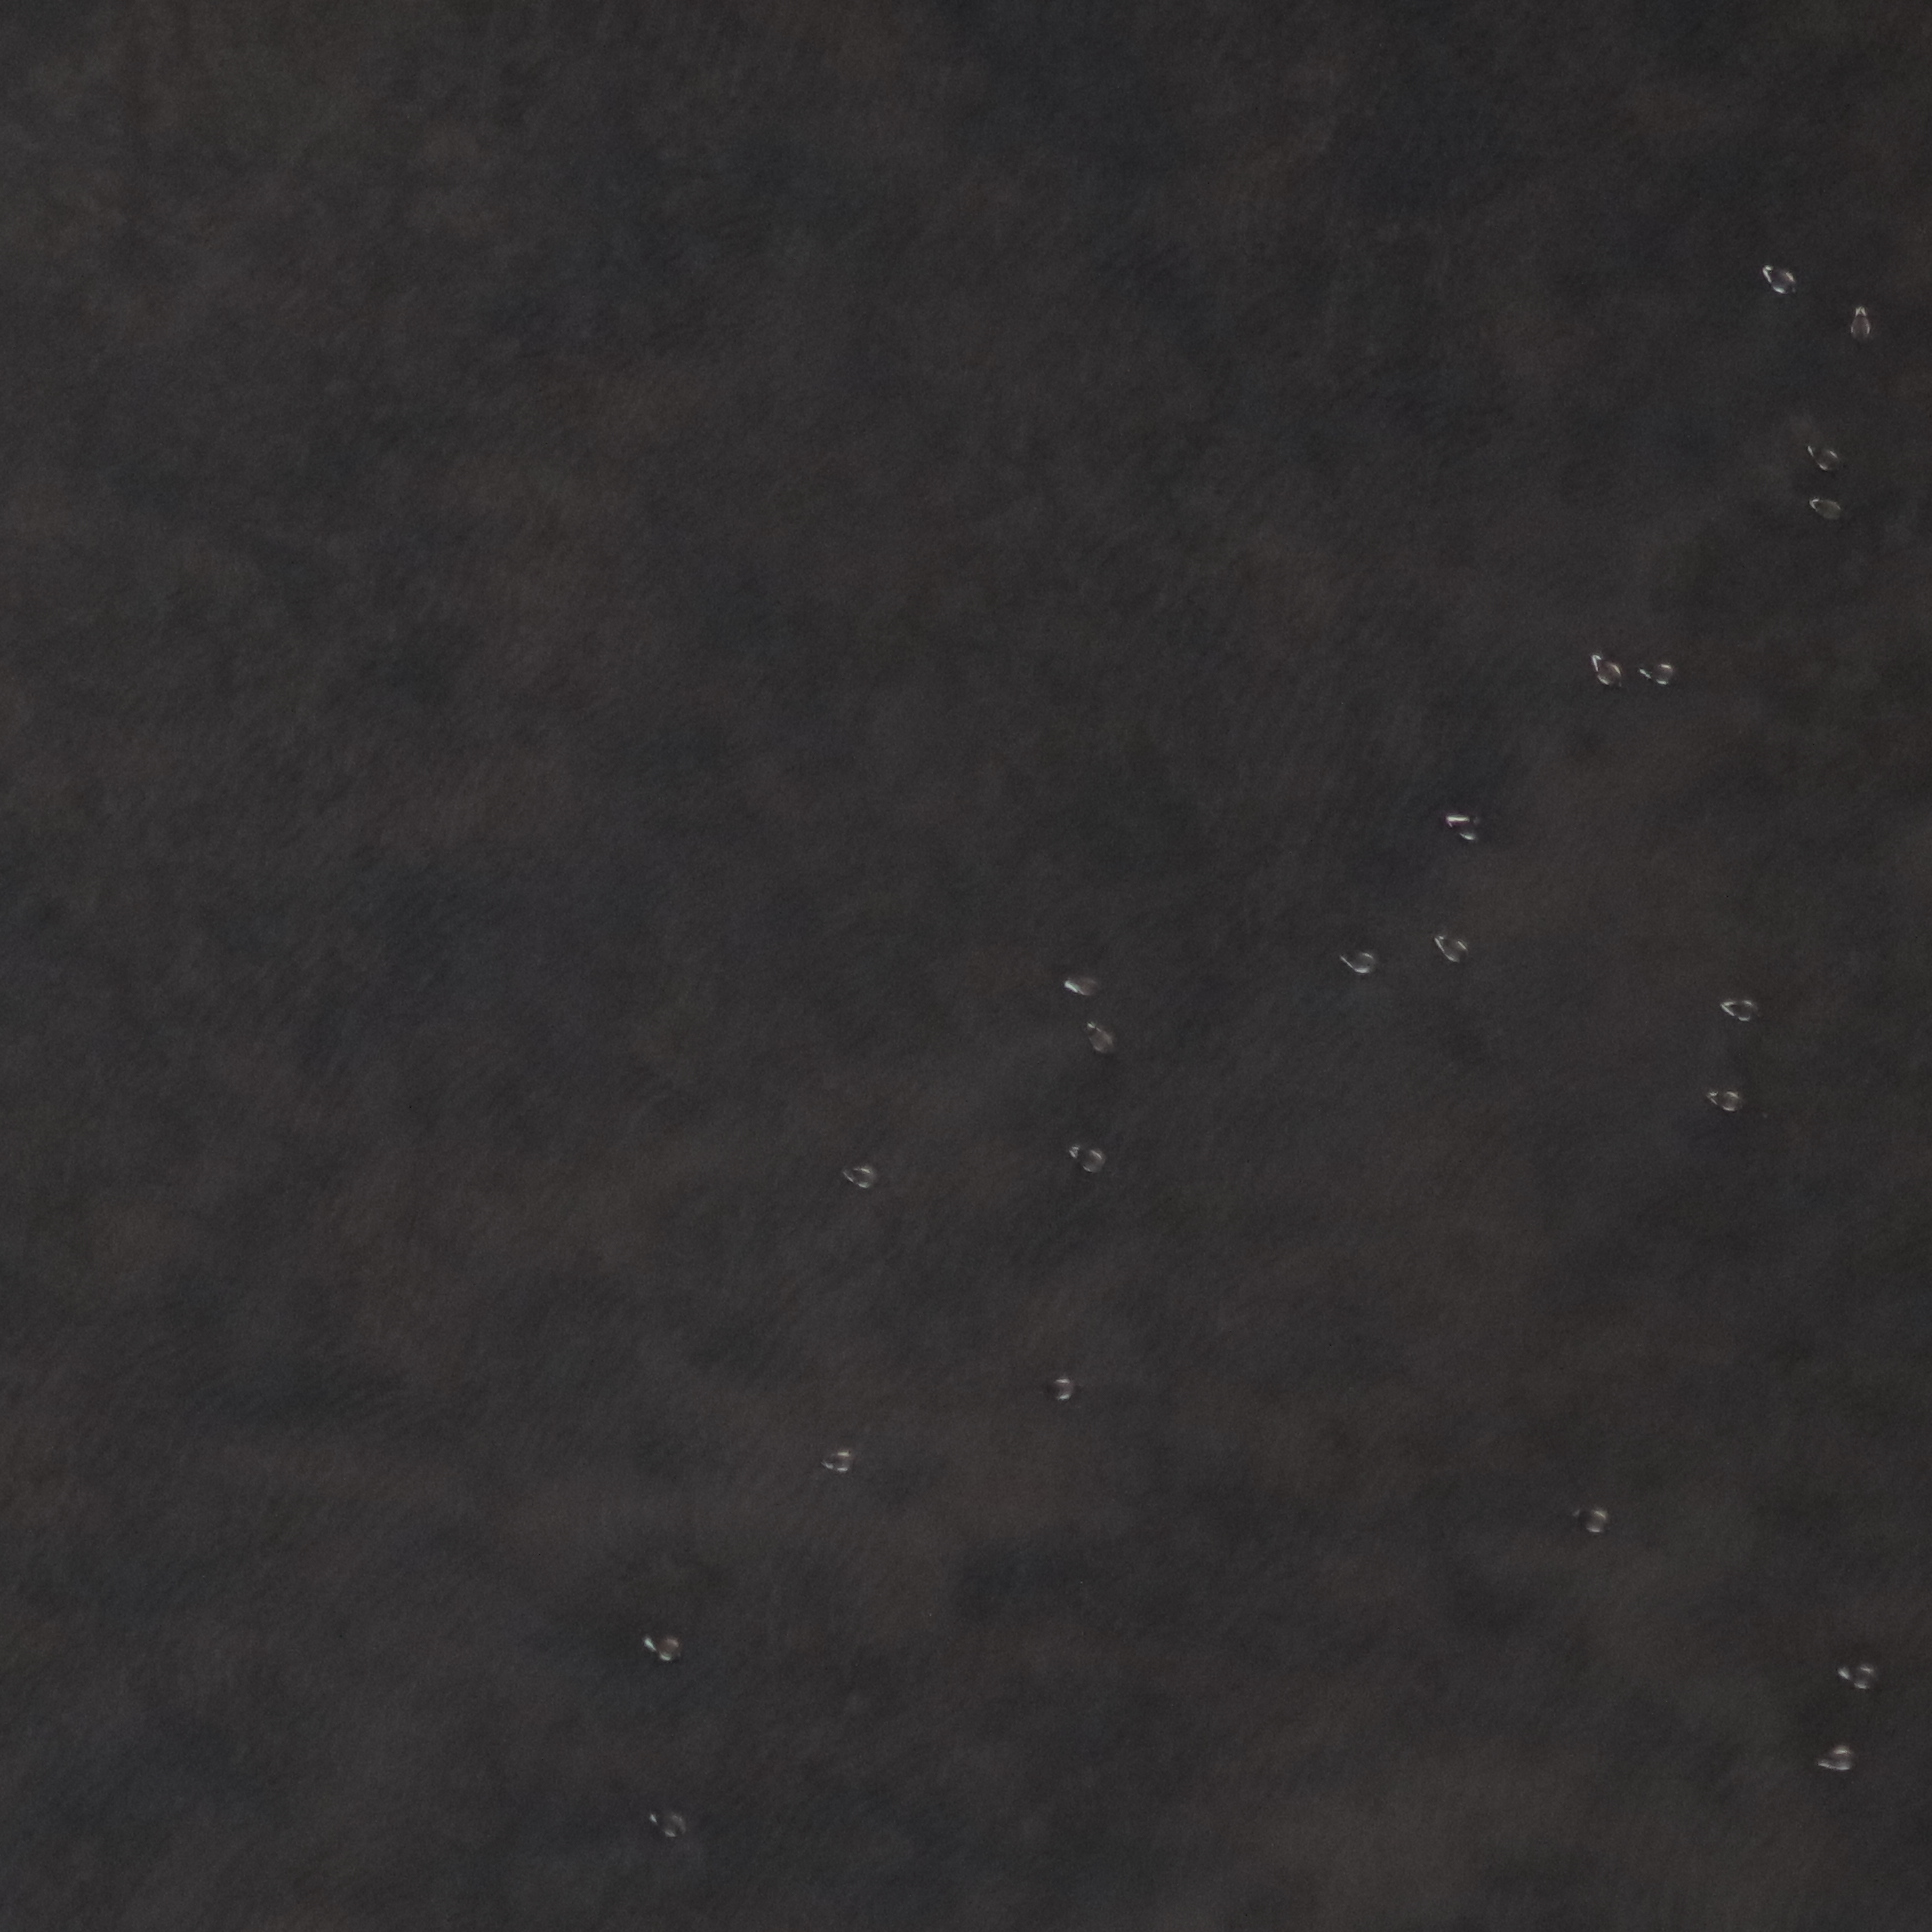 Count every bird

22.